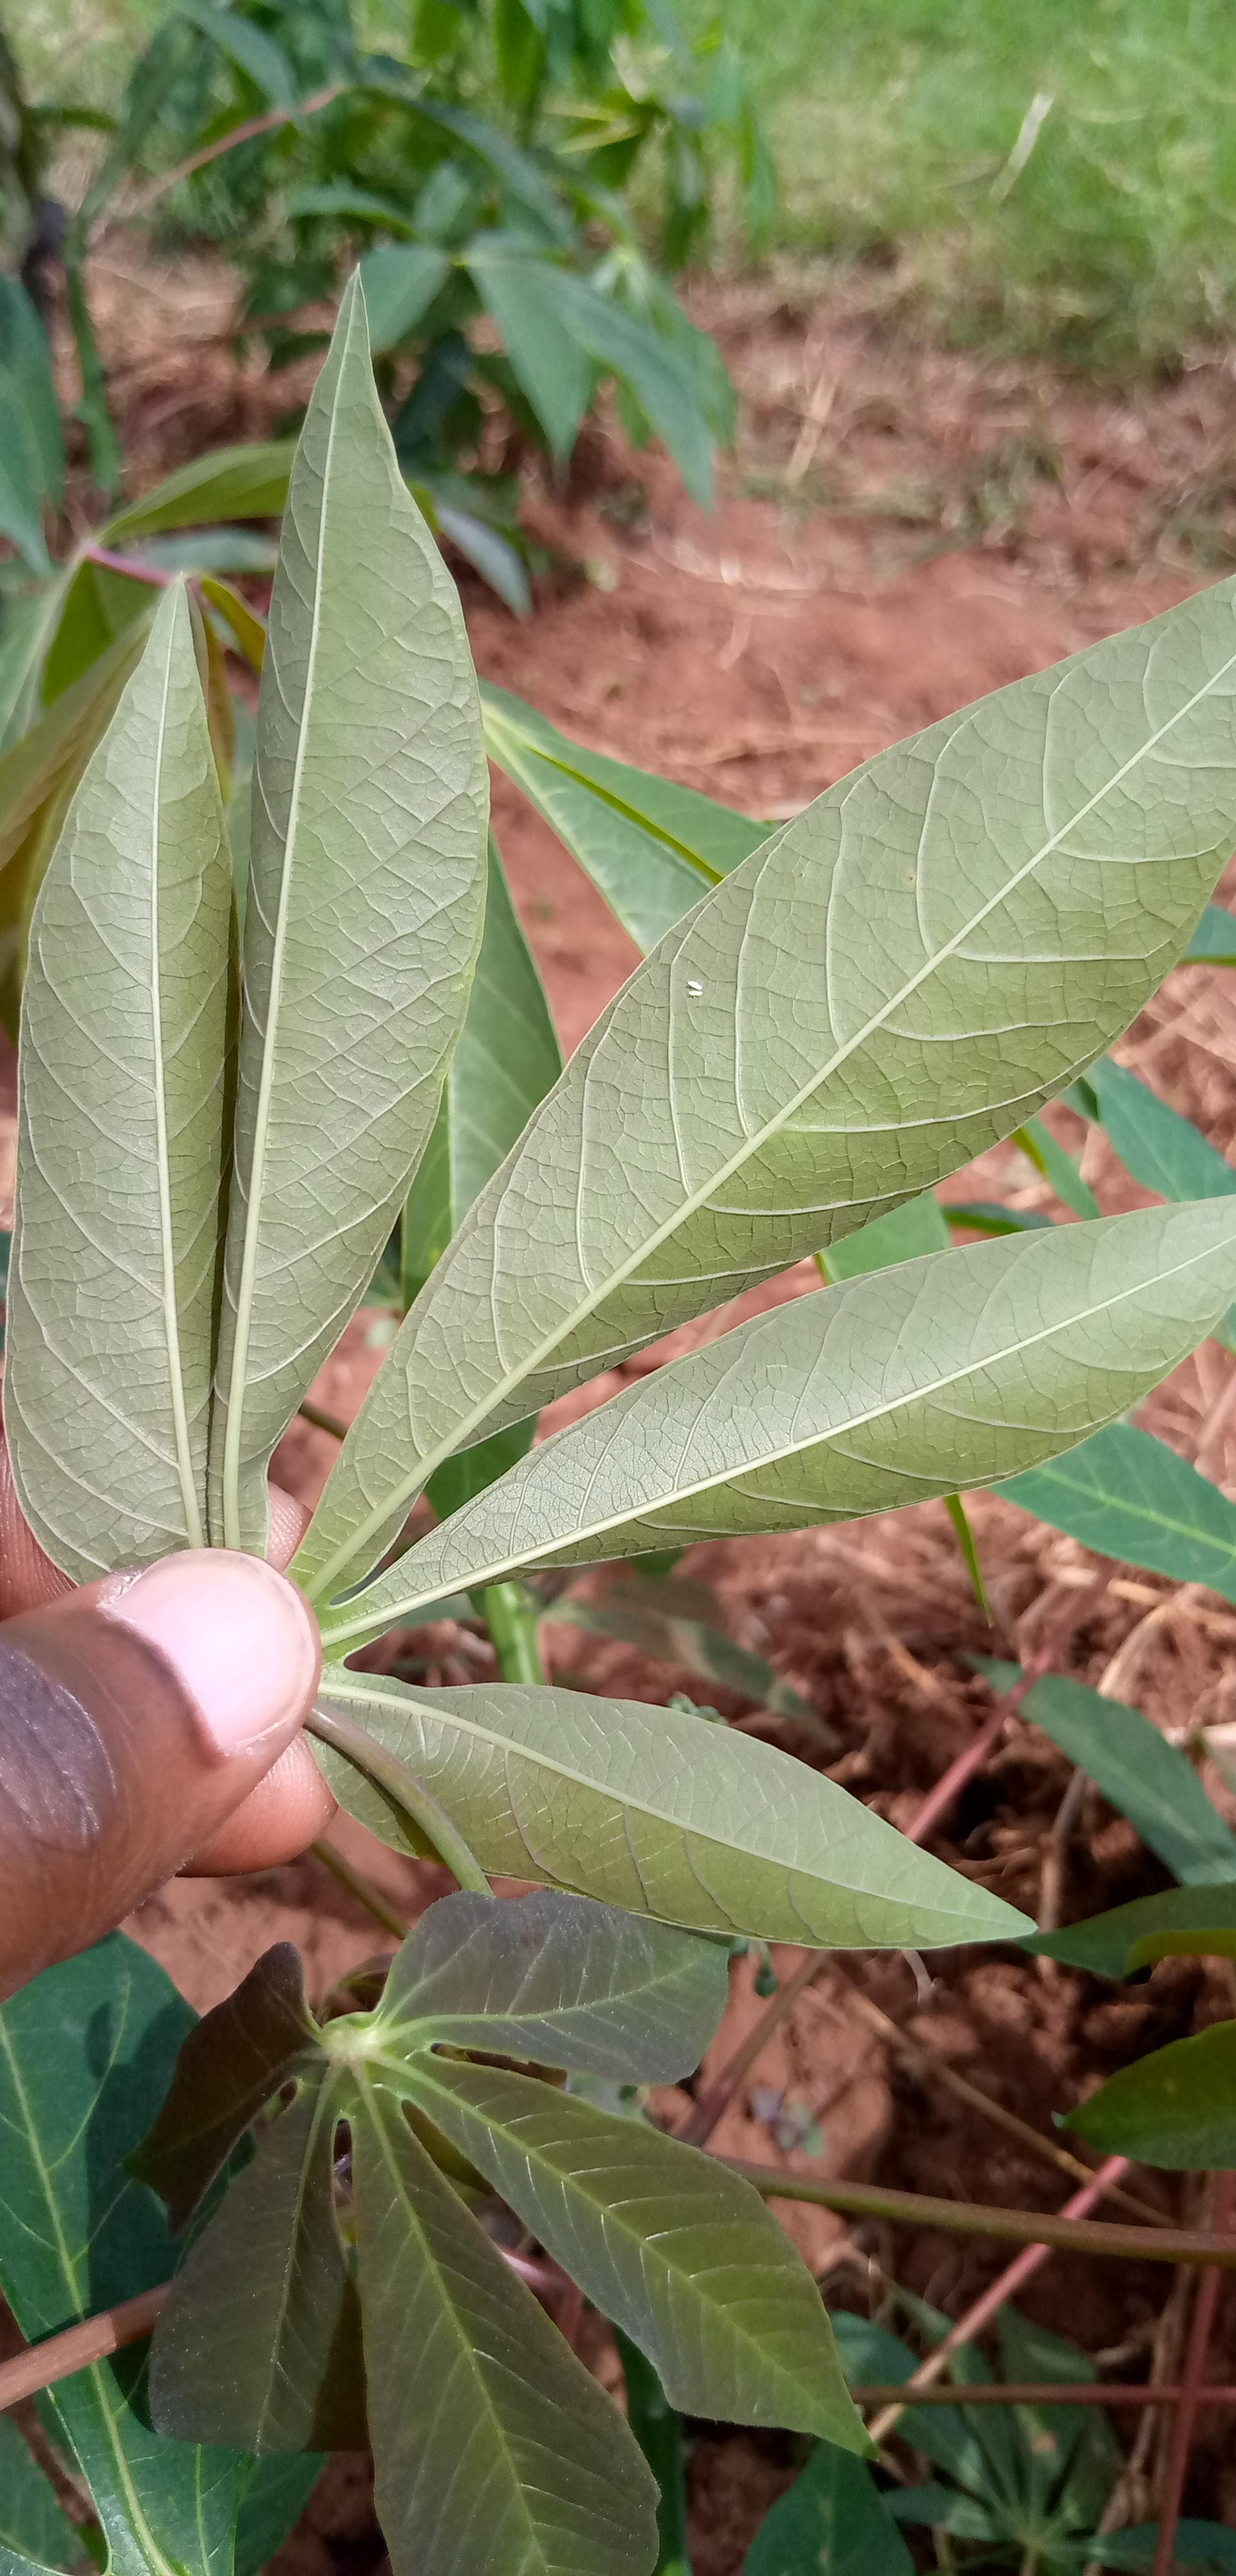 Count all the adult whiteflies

2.